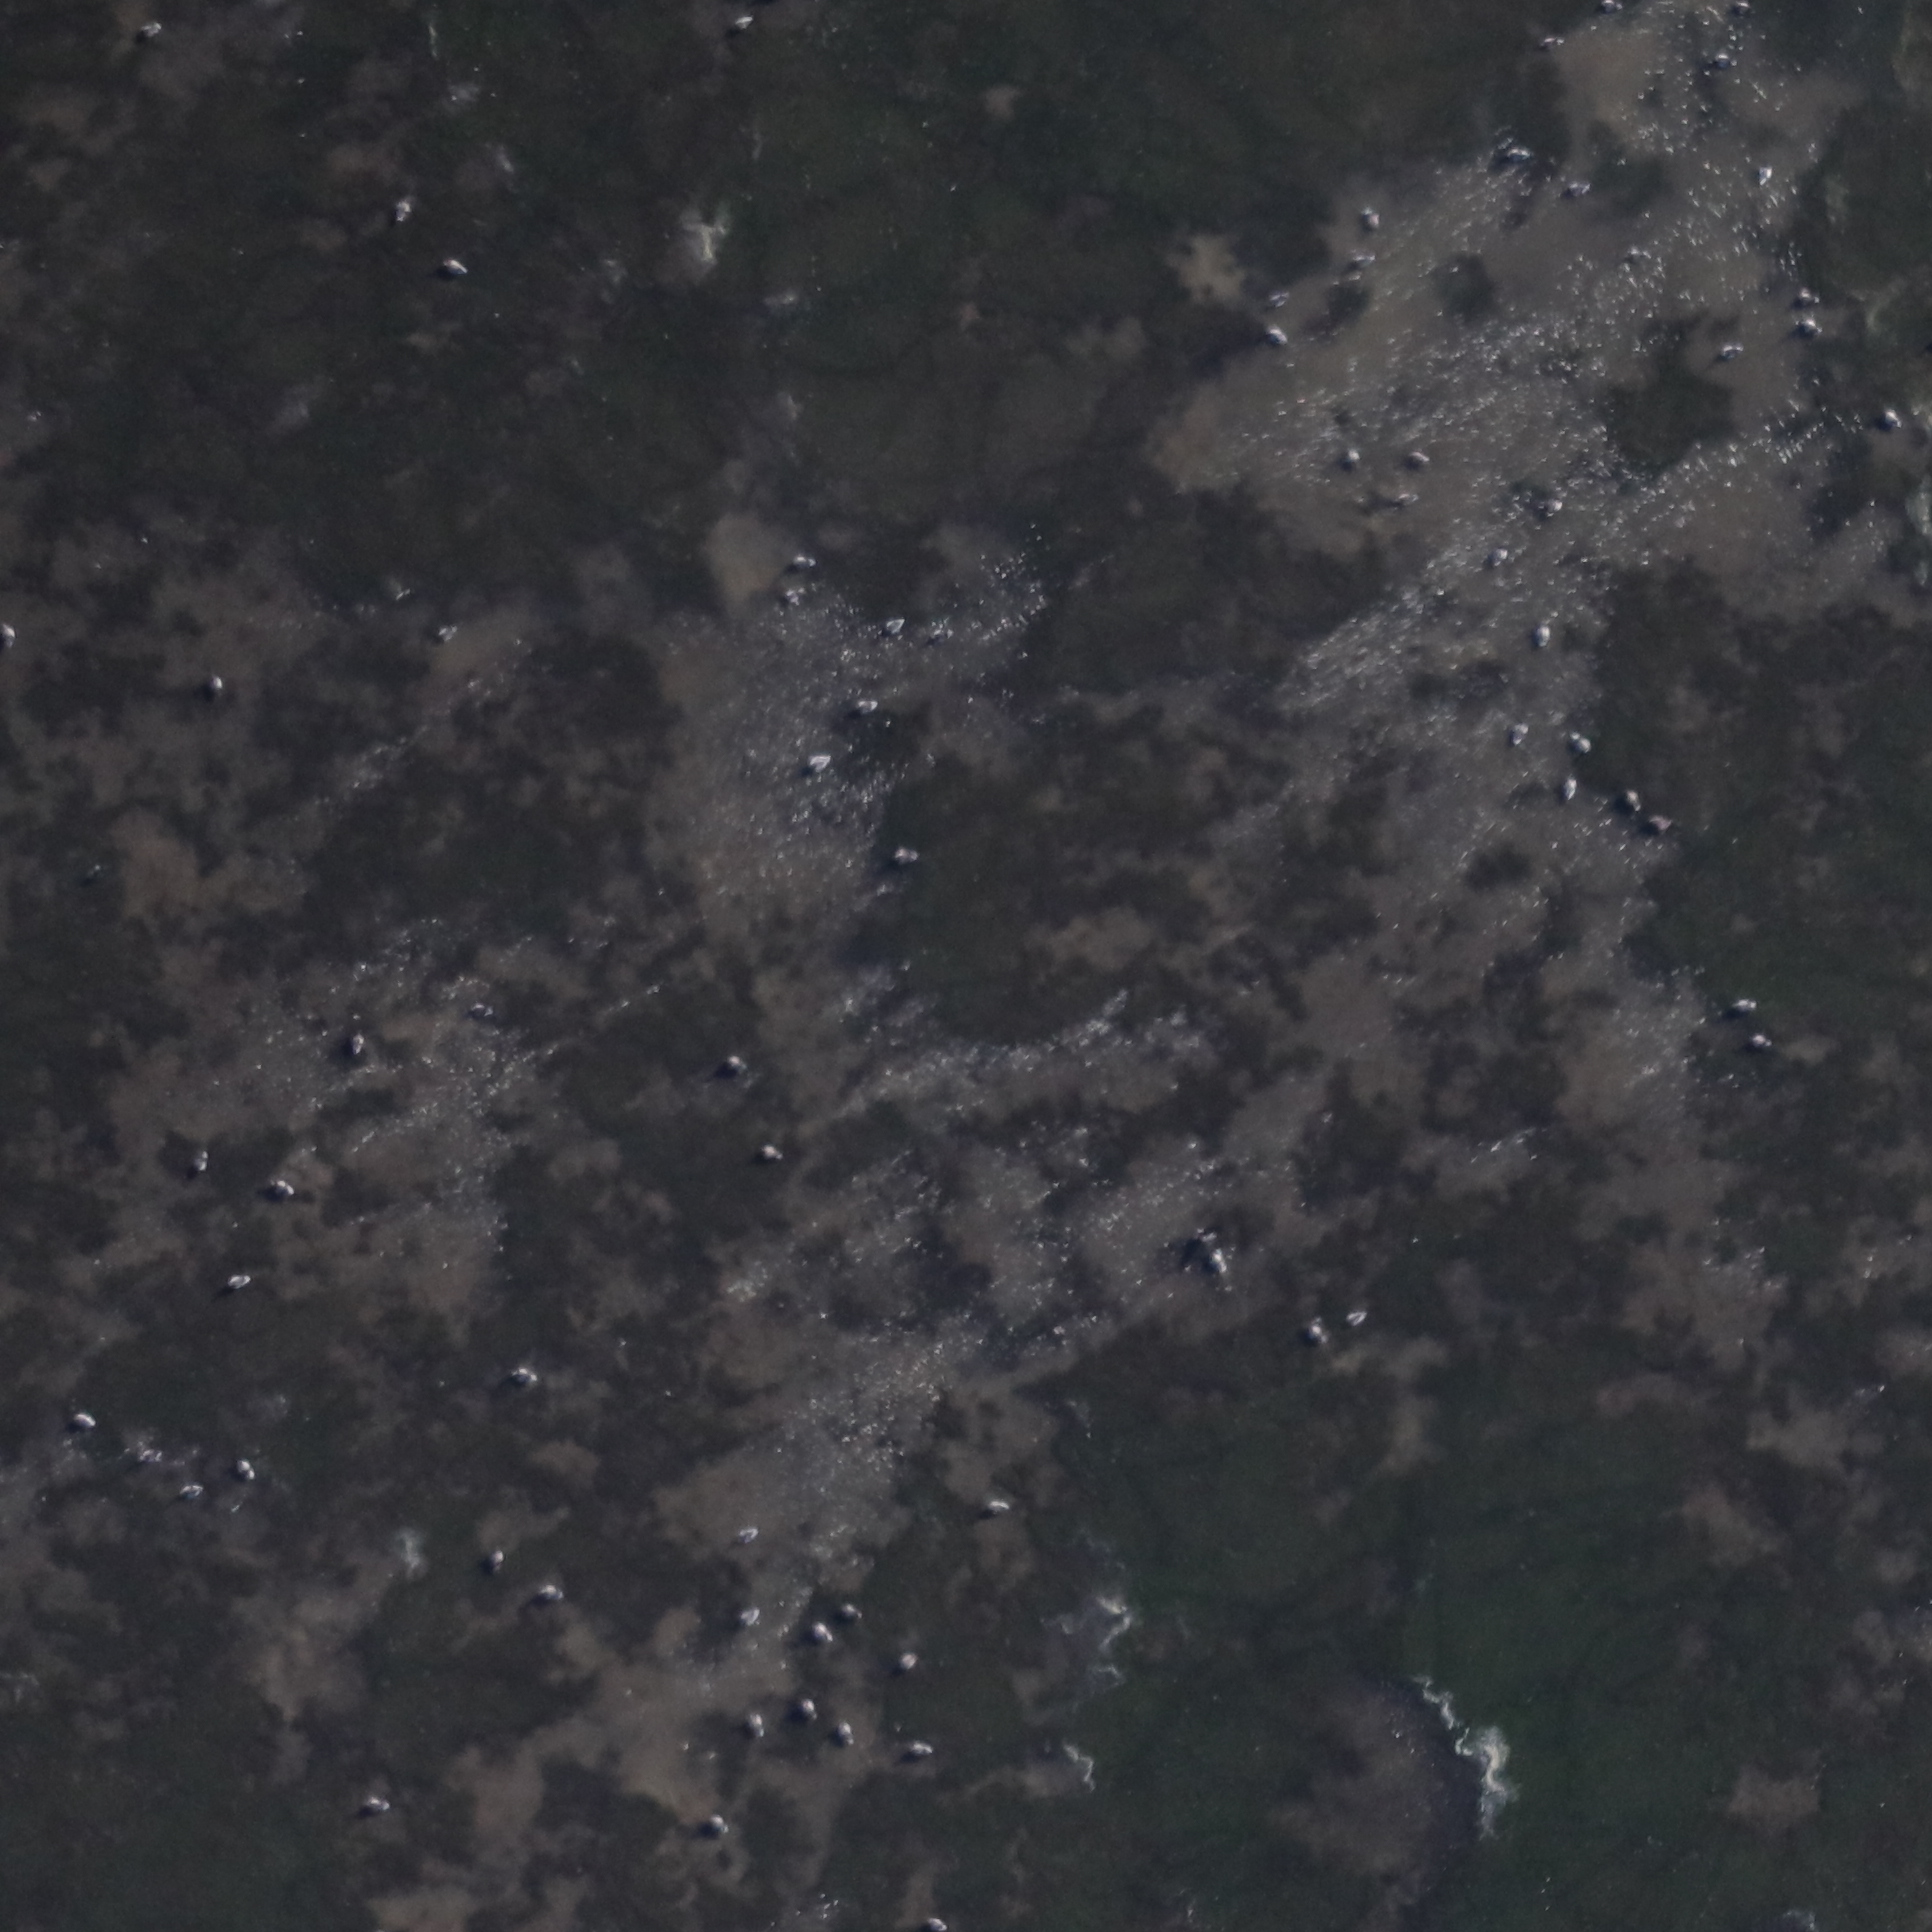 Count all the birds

74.